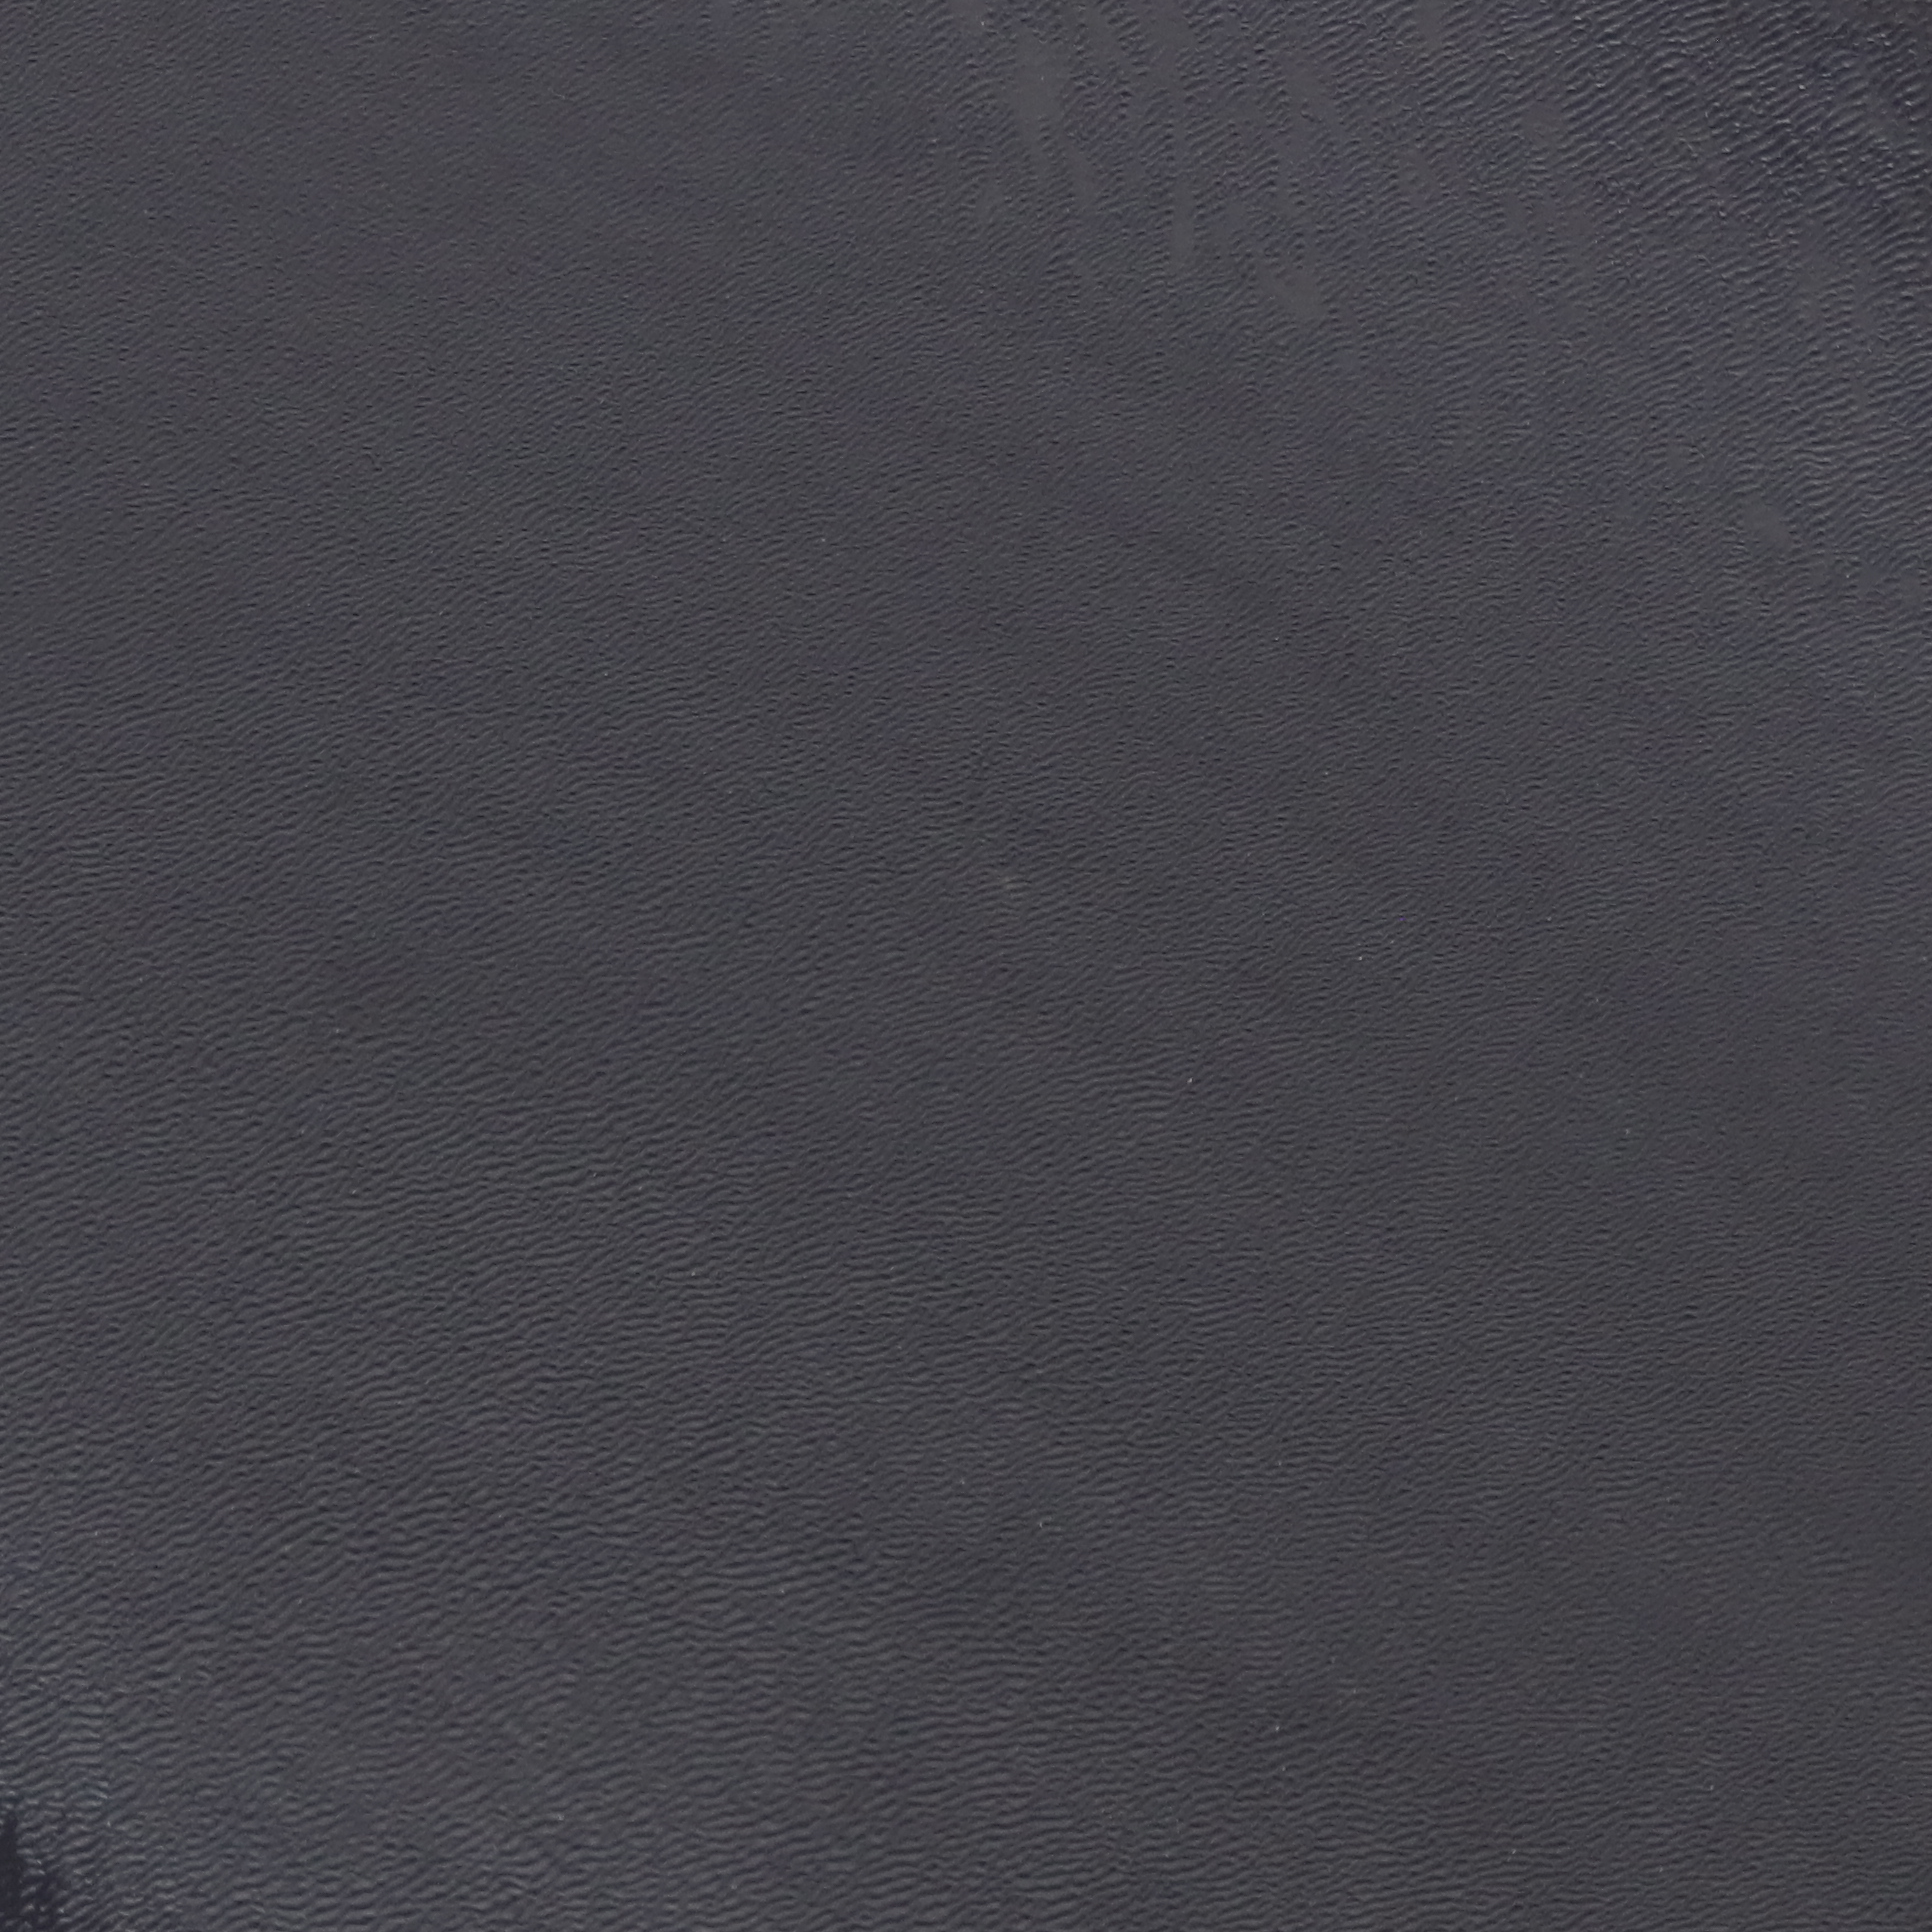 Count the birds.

0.